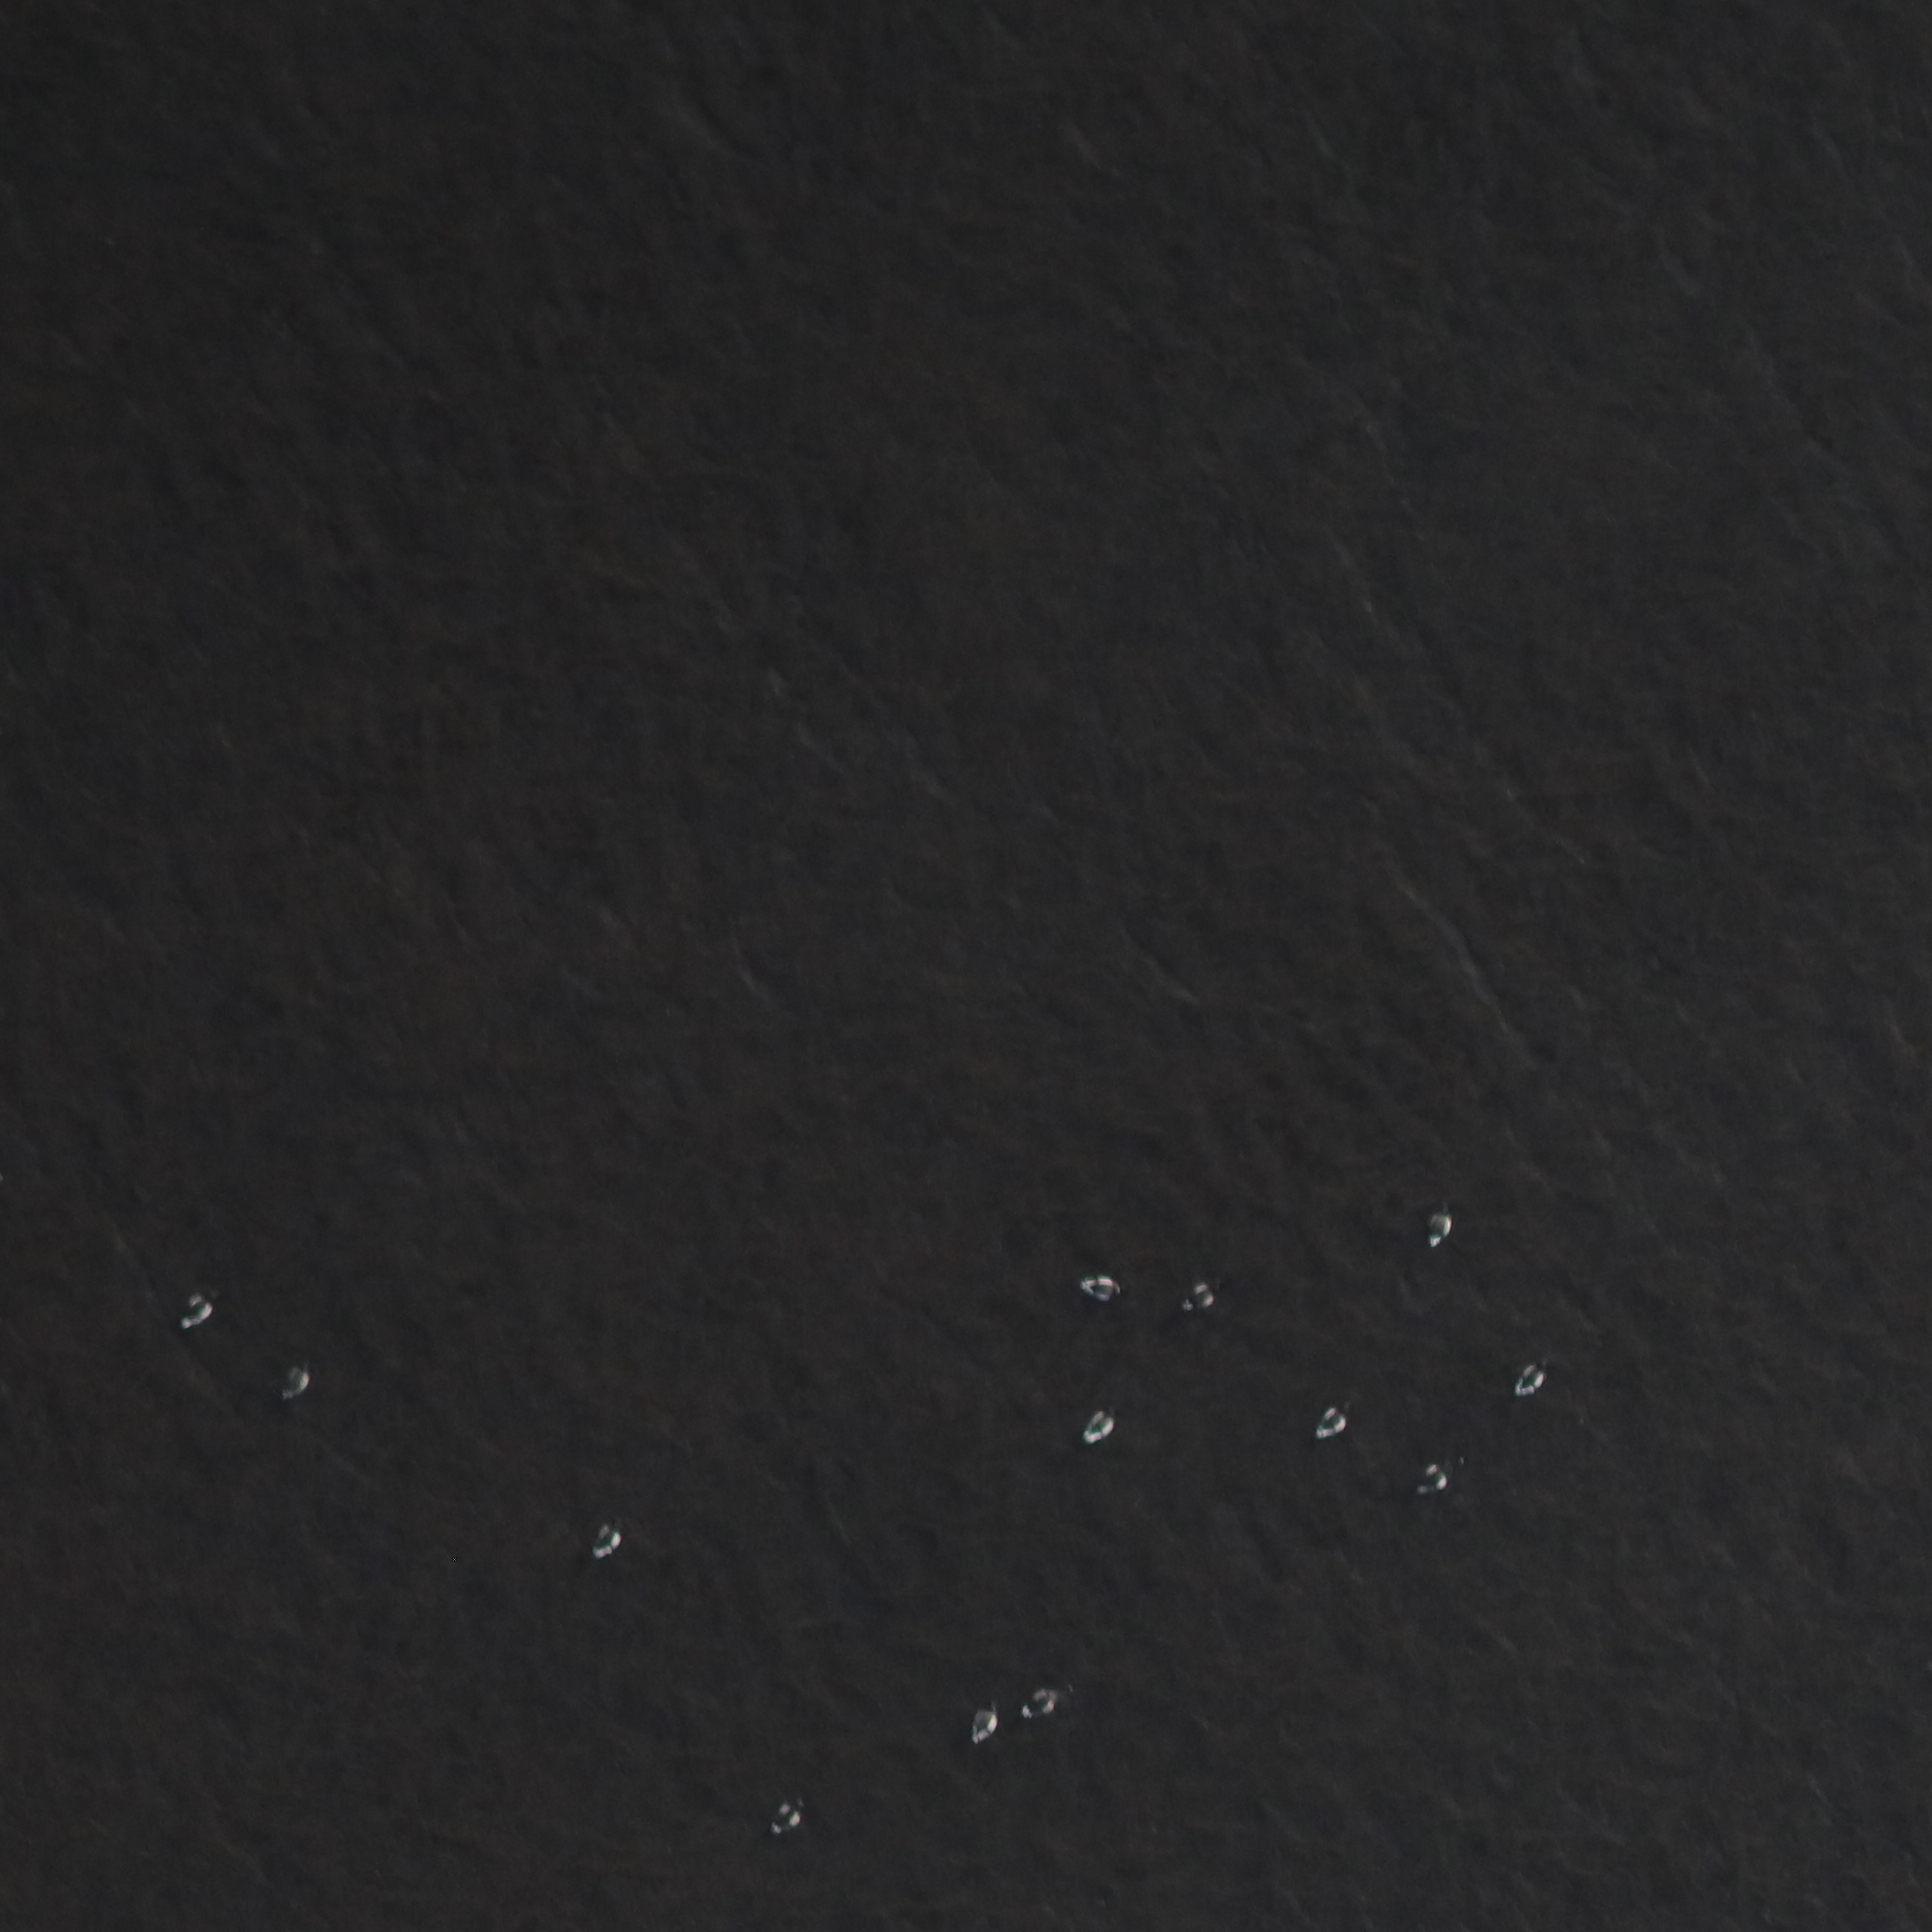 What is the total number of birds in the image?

13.